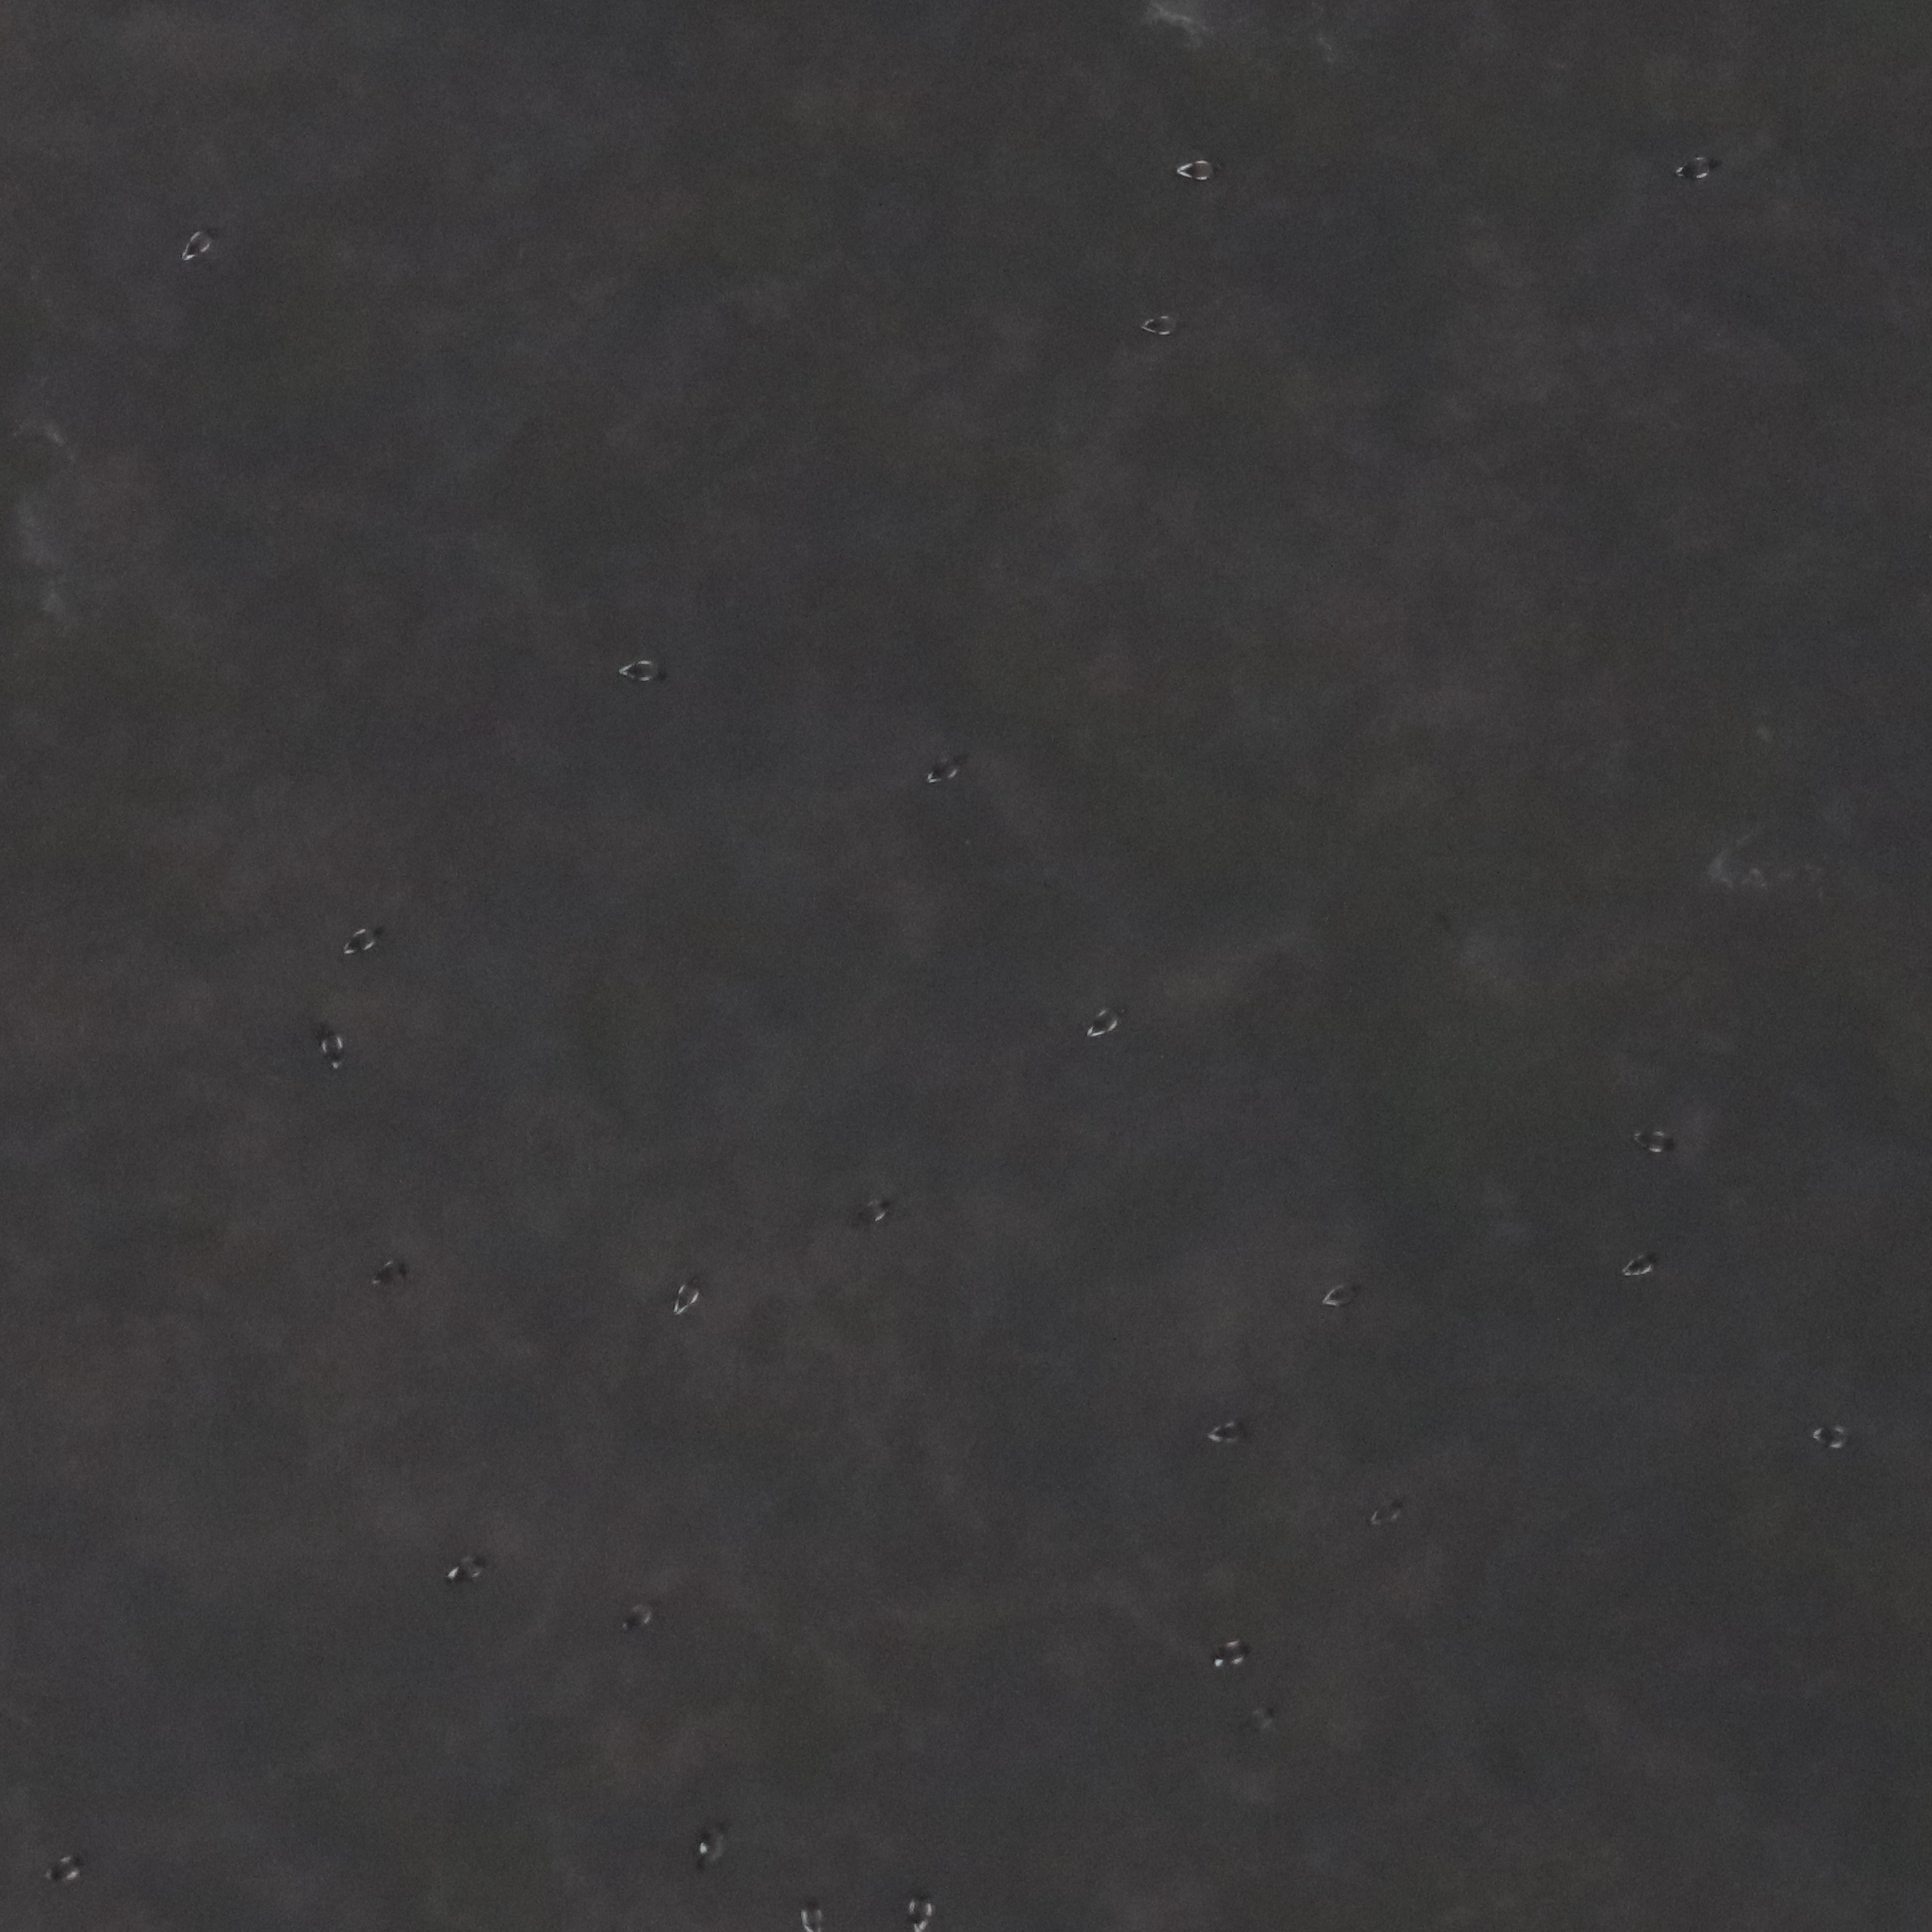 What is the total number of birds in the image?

26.